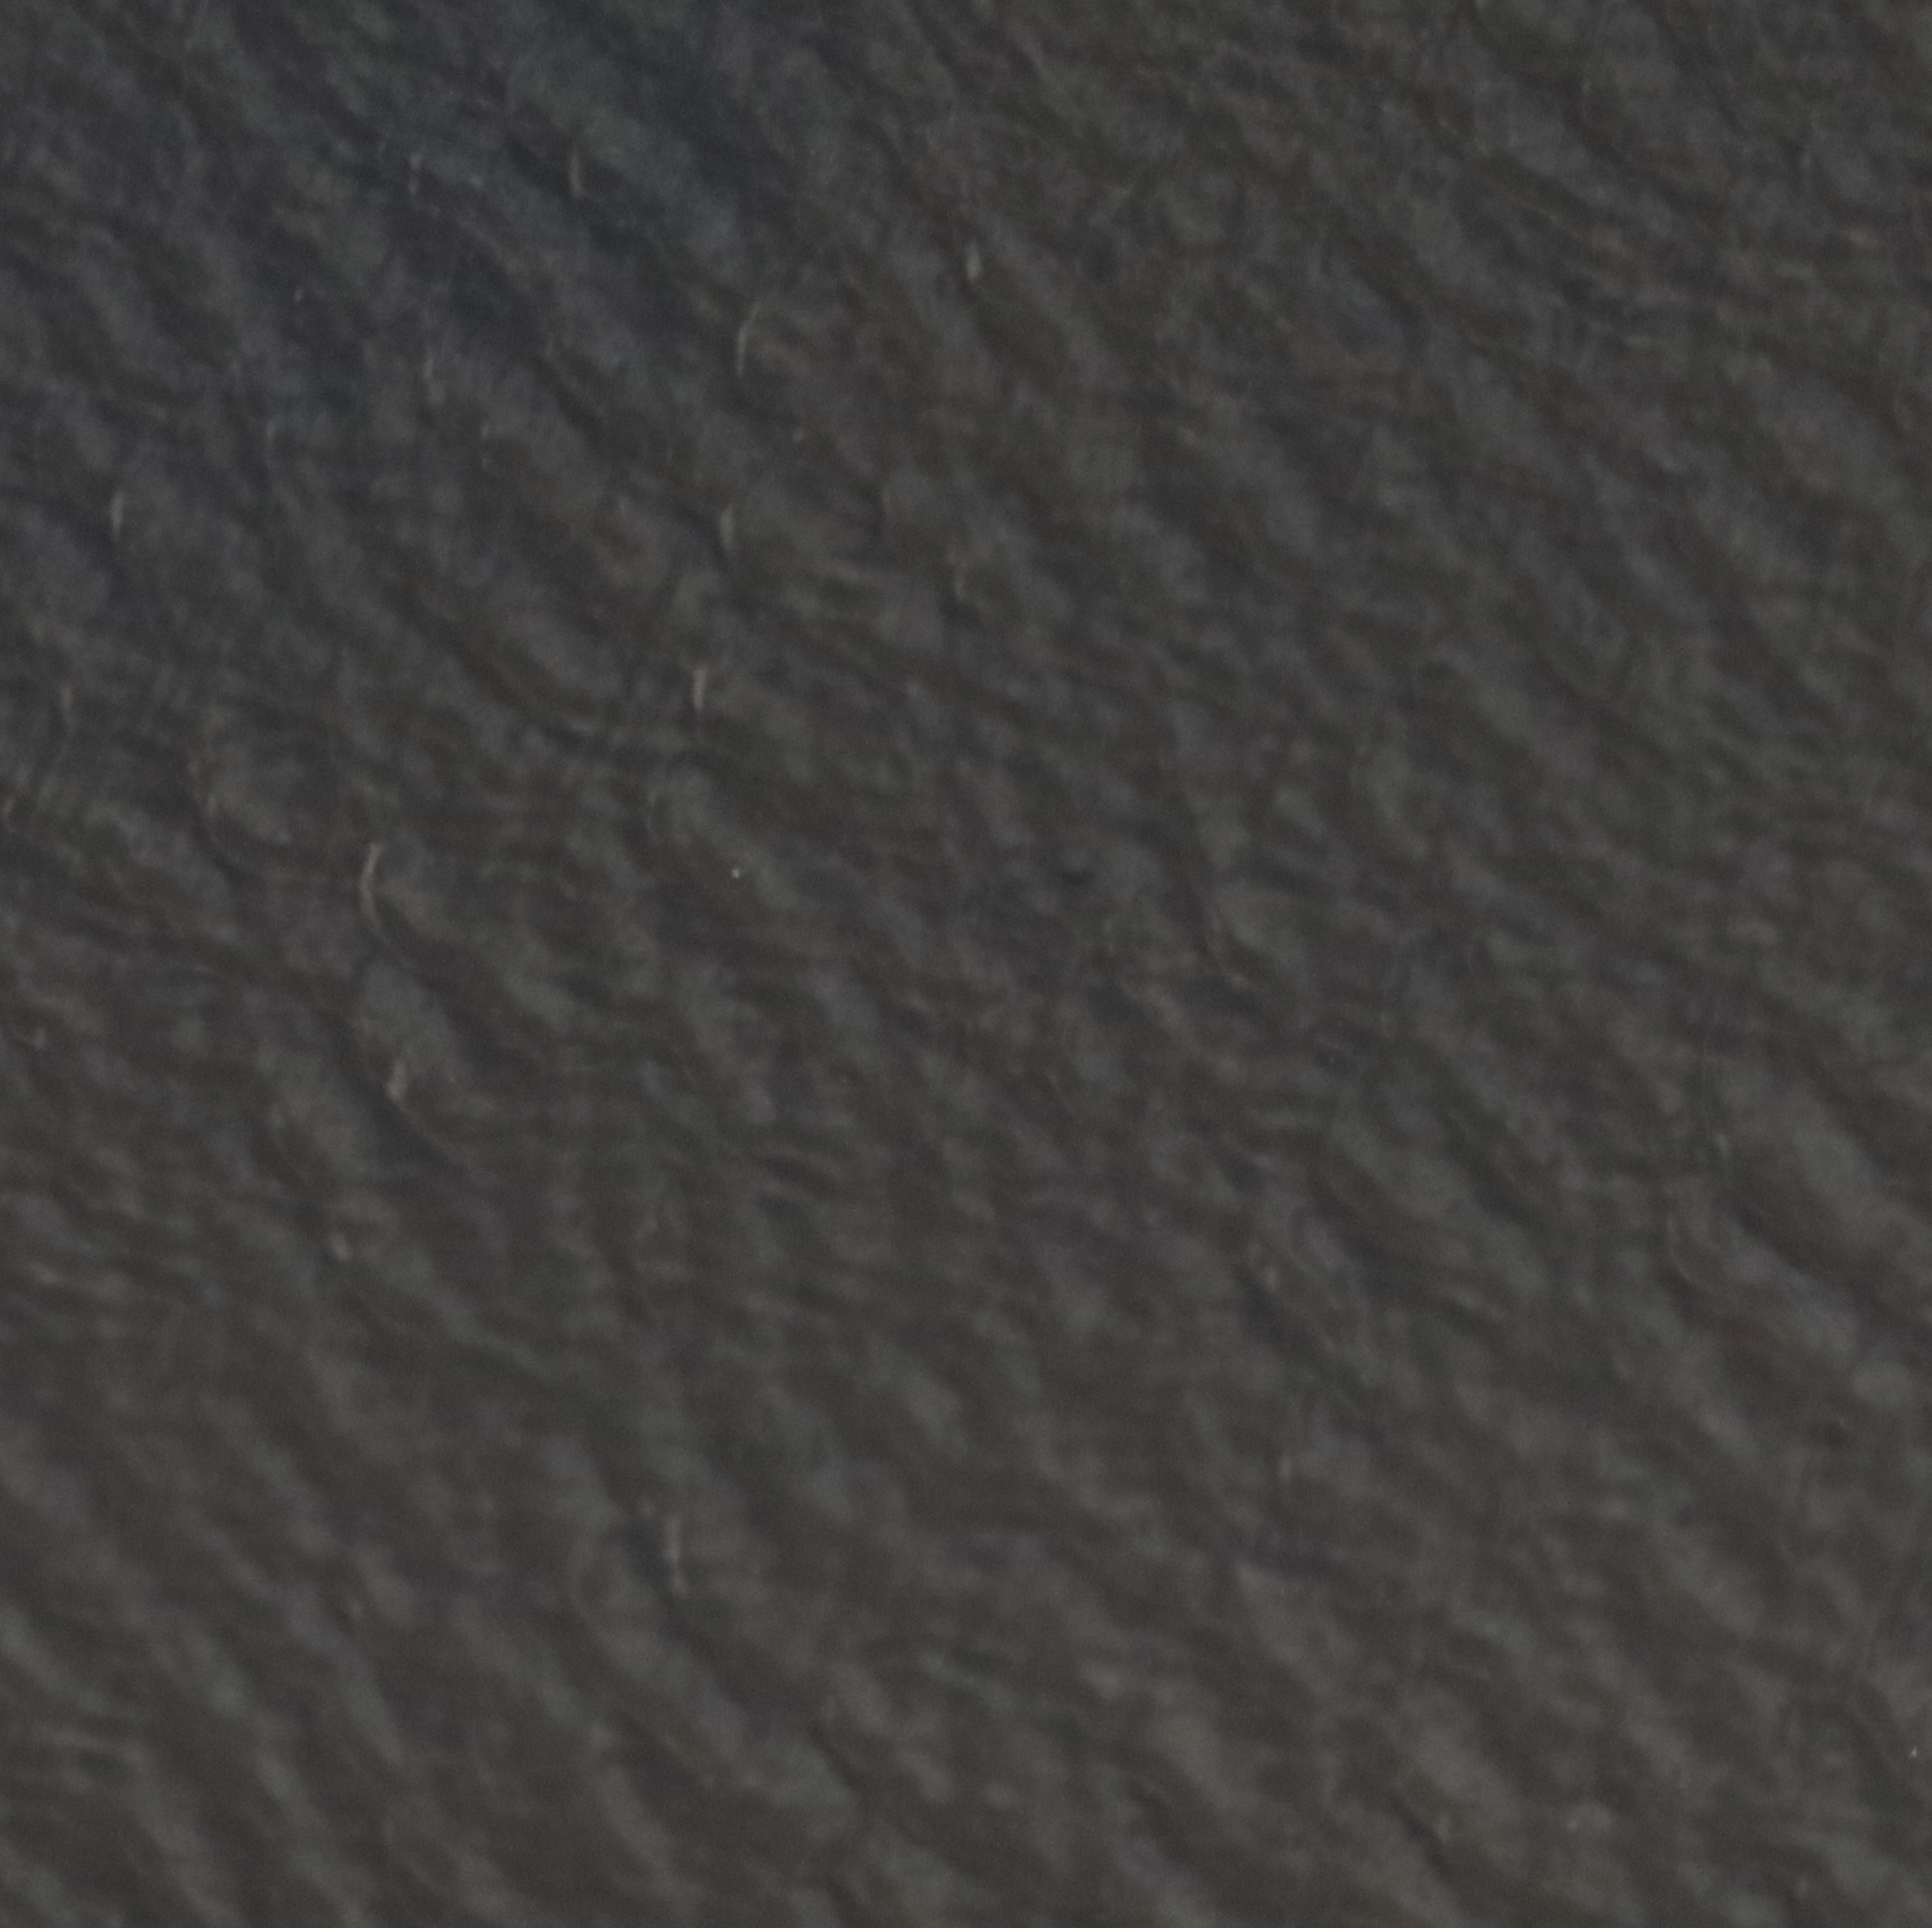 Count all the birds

0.